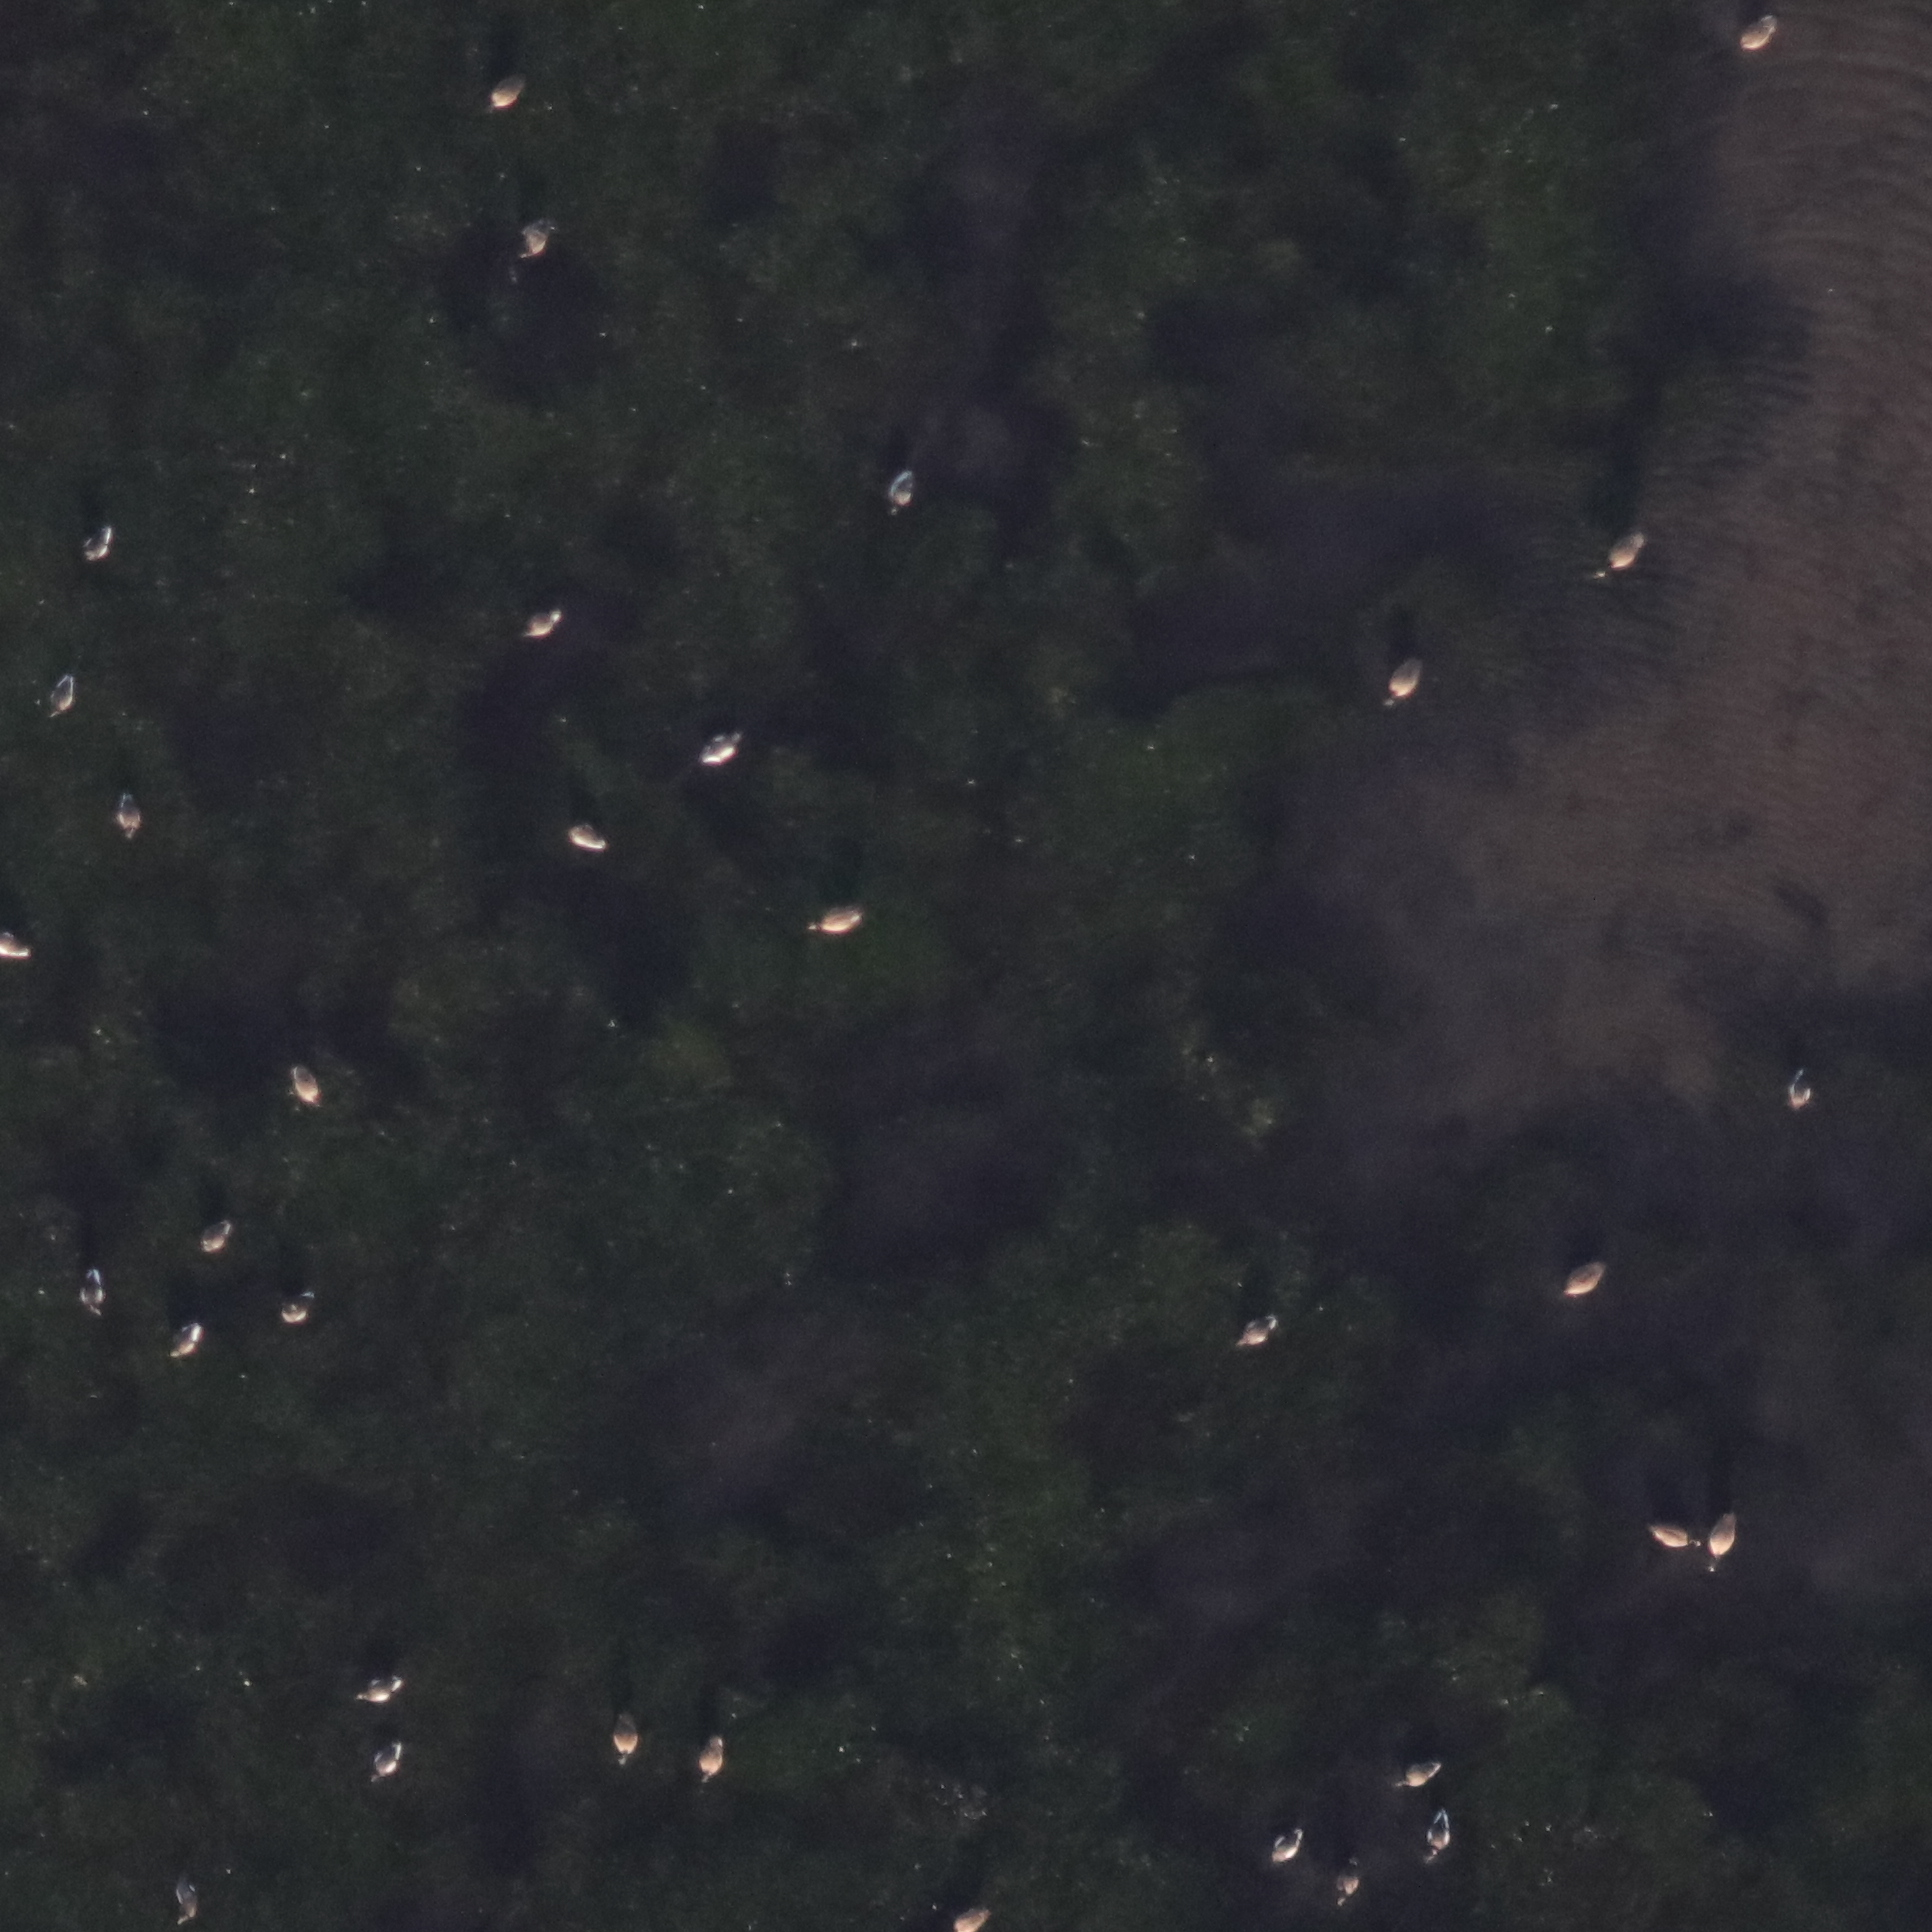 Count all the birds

33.